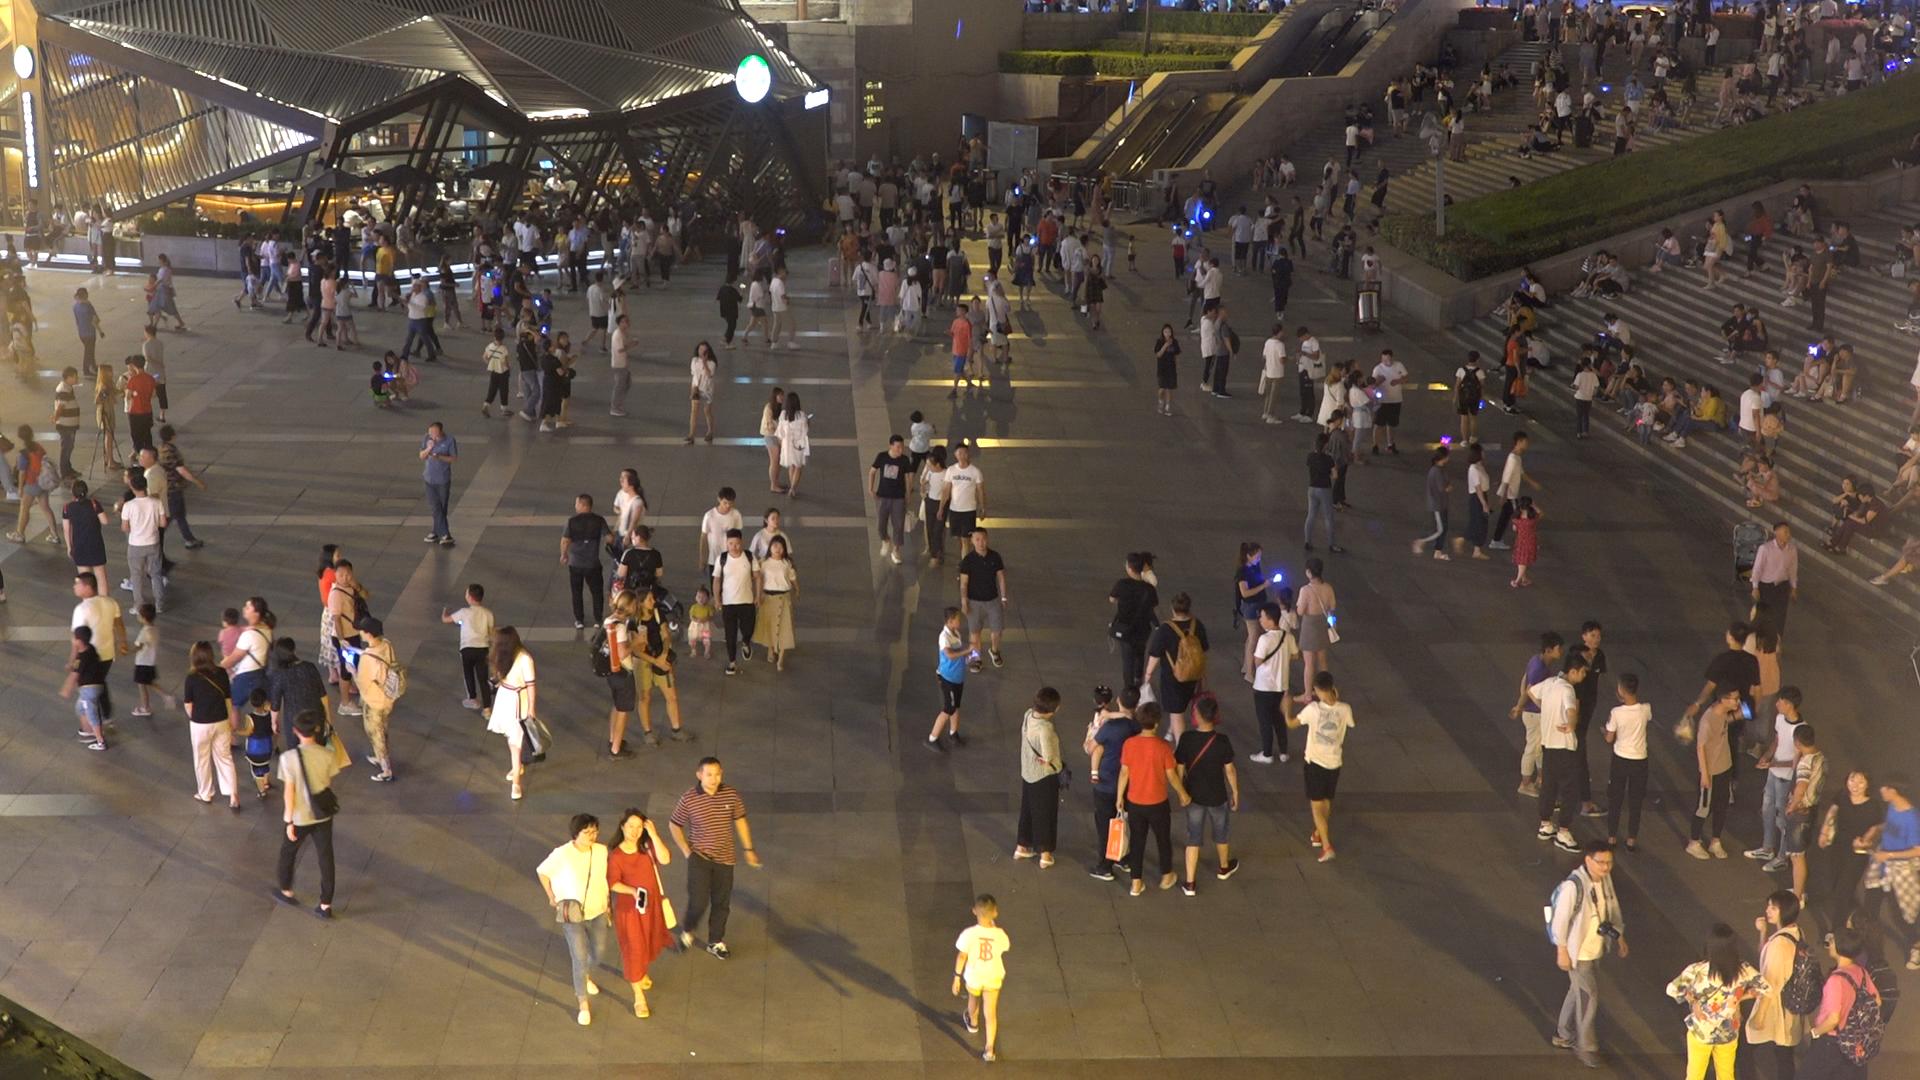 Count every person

371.